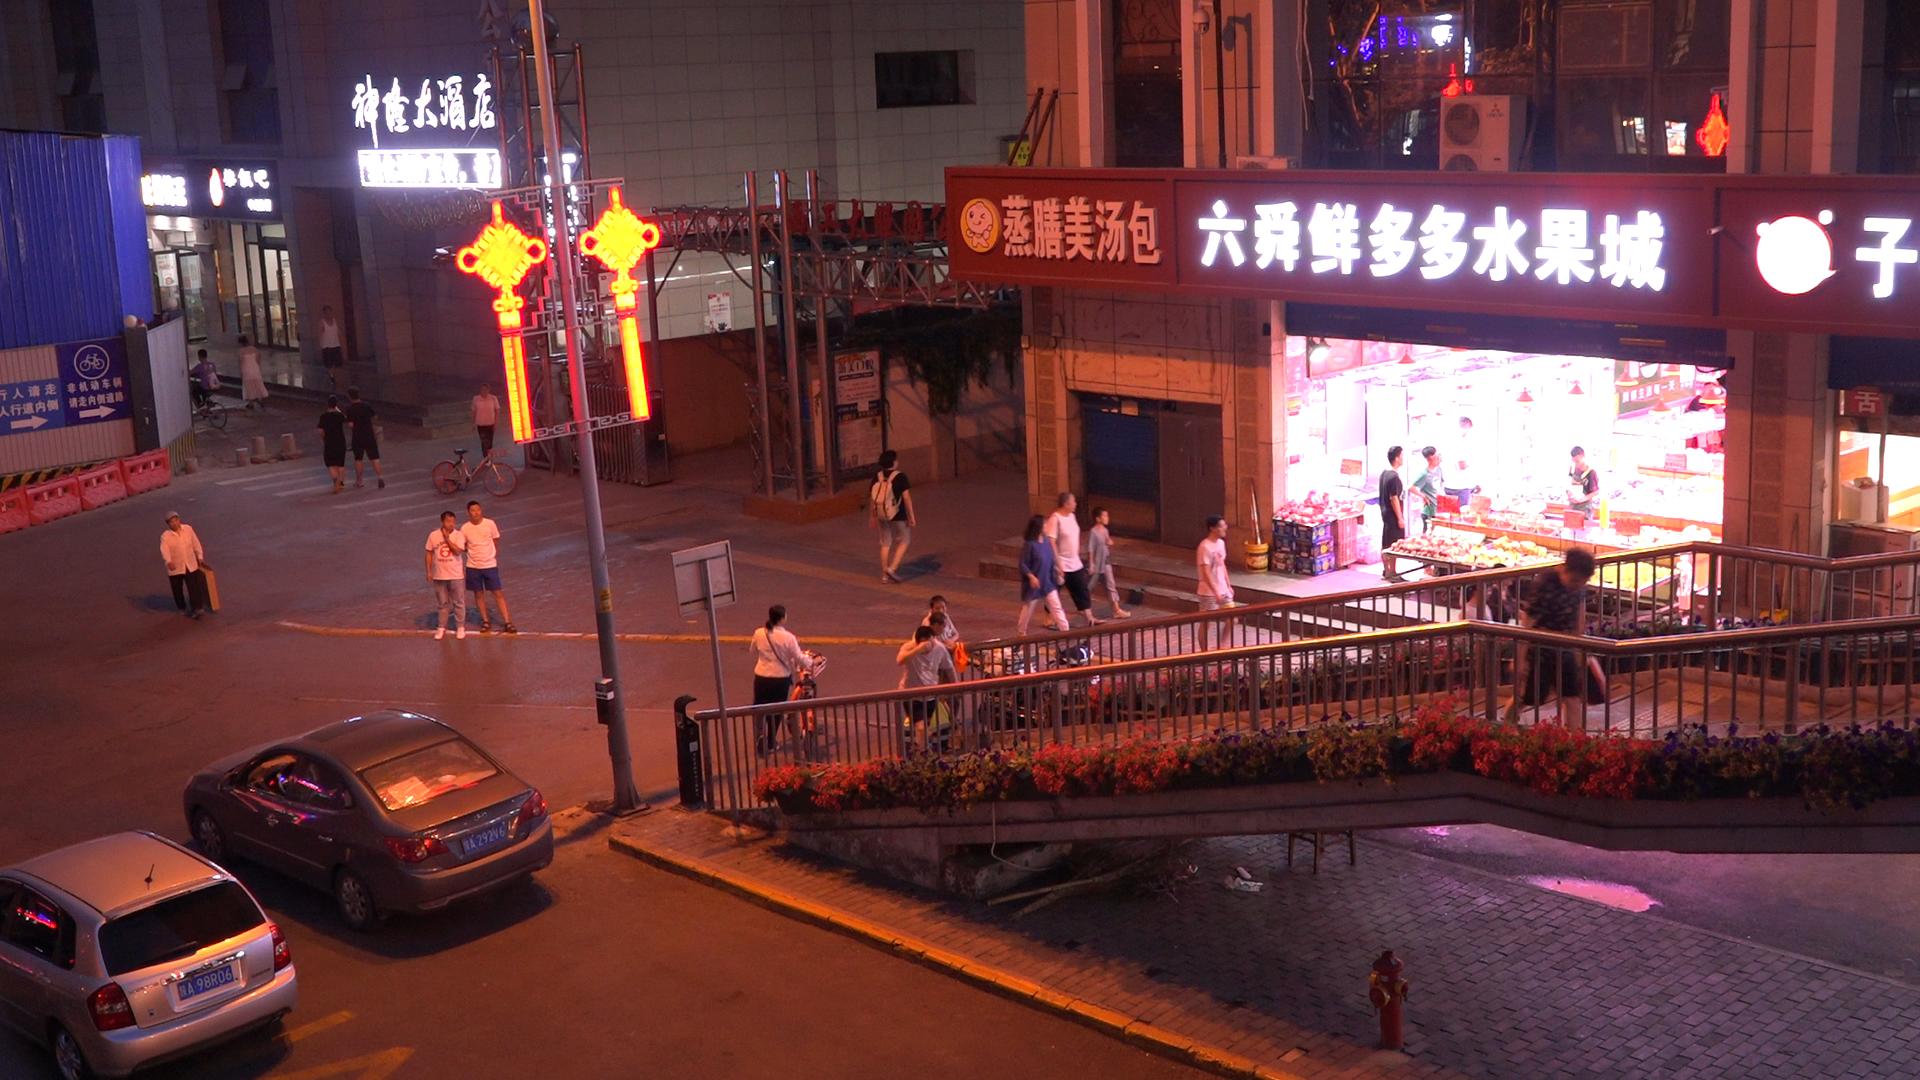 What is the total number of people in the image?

24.